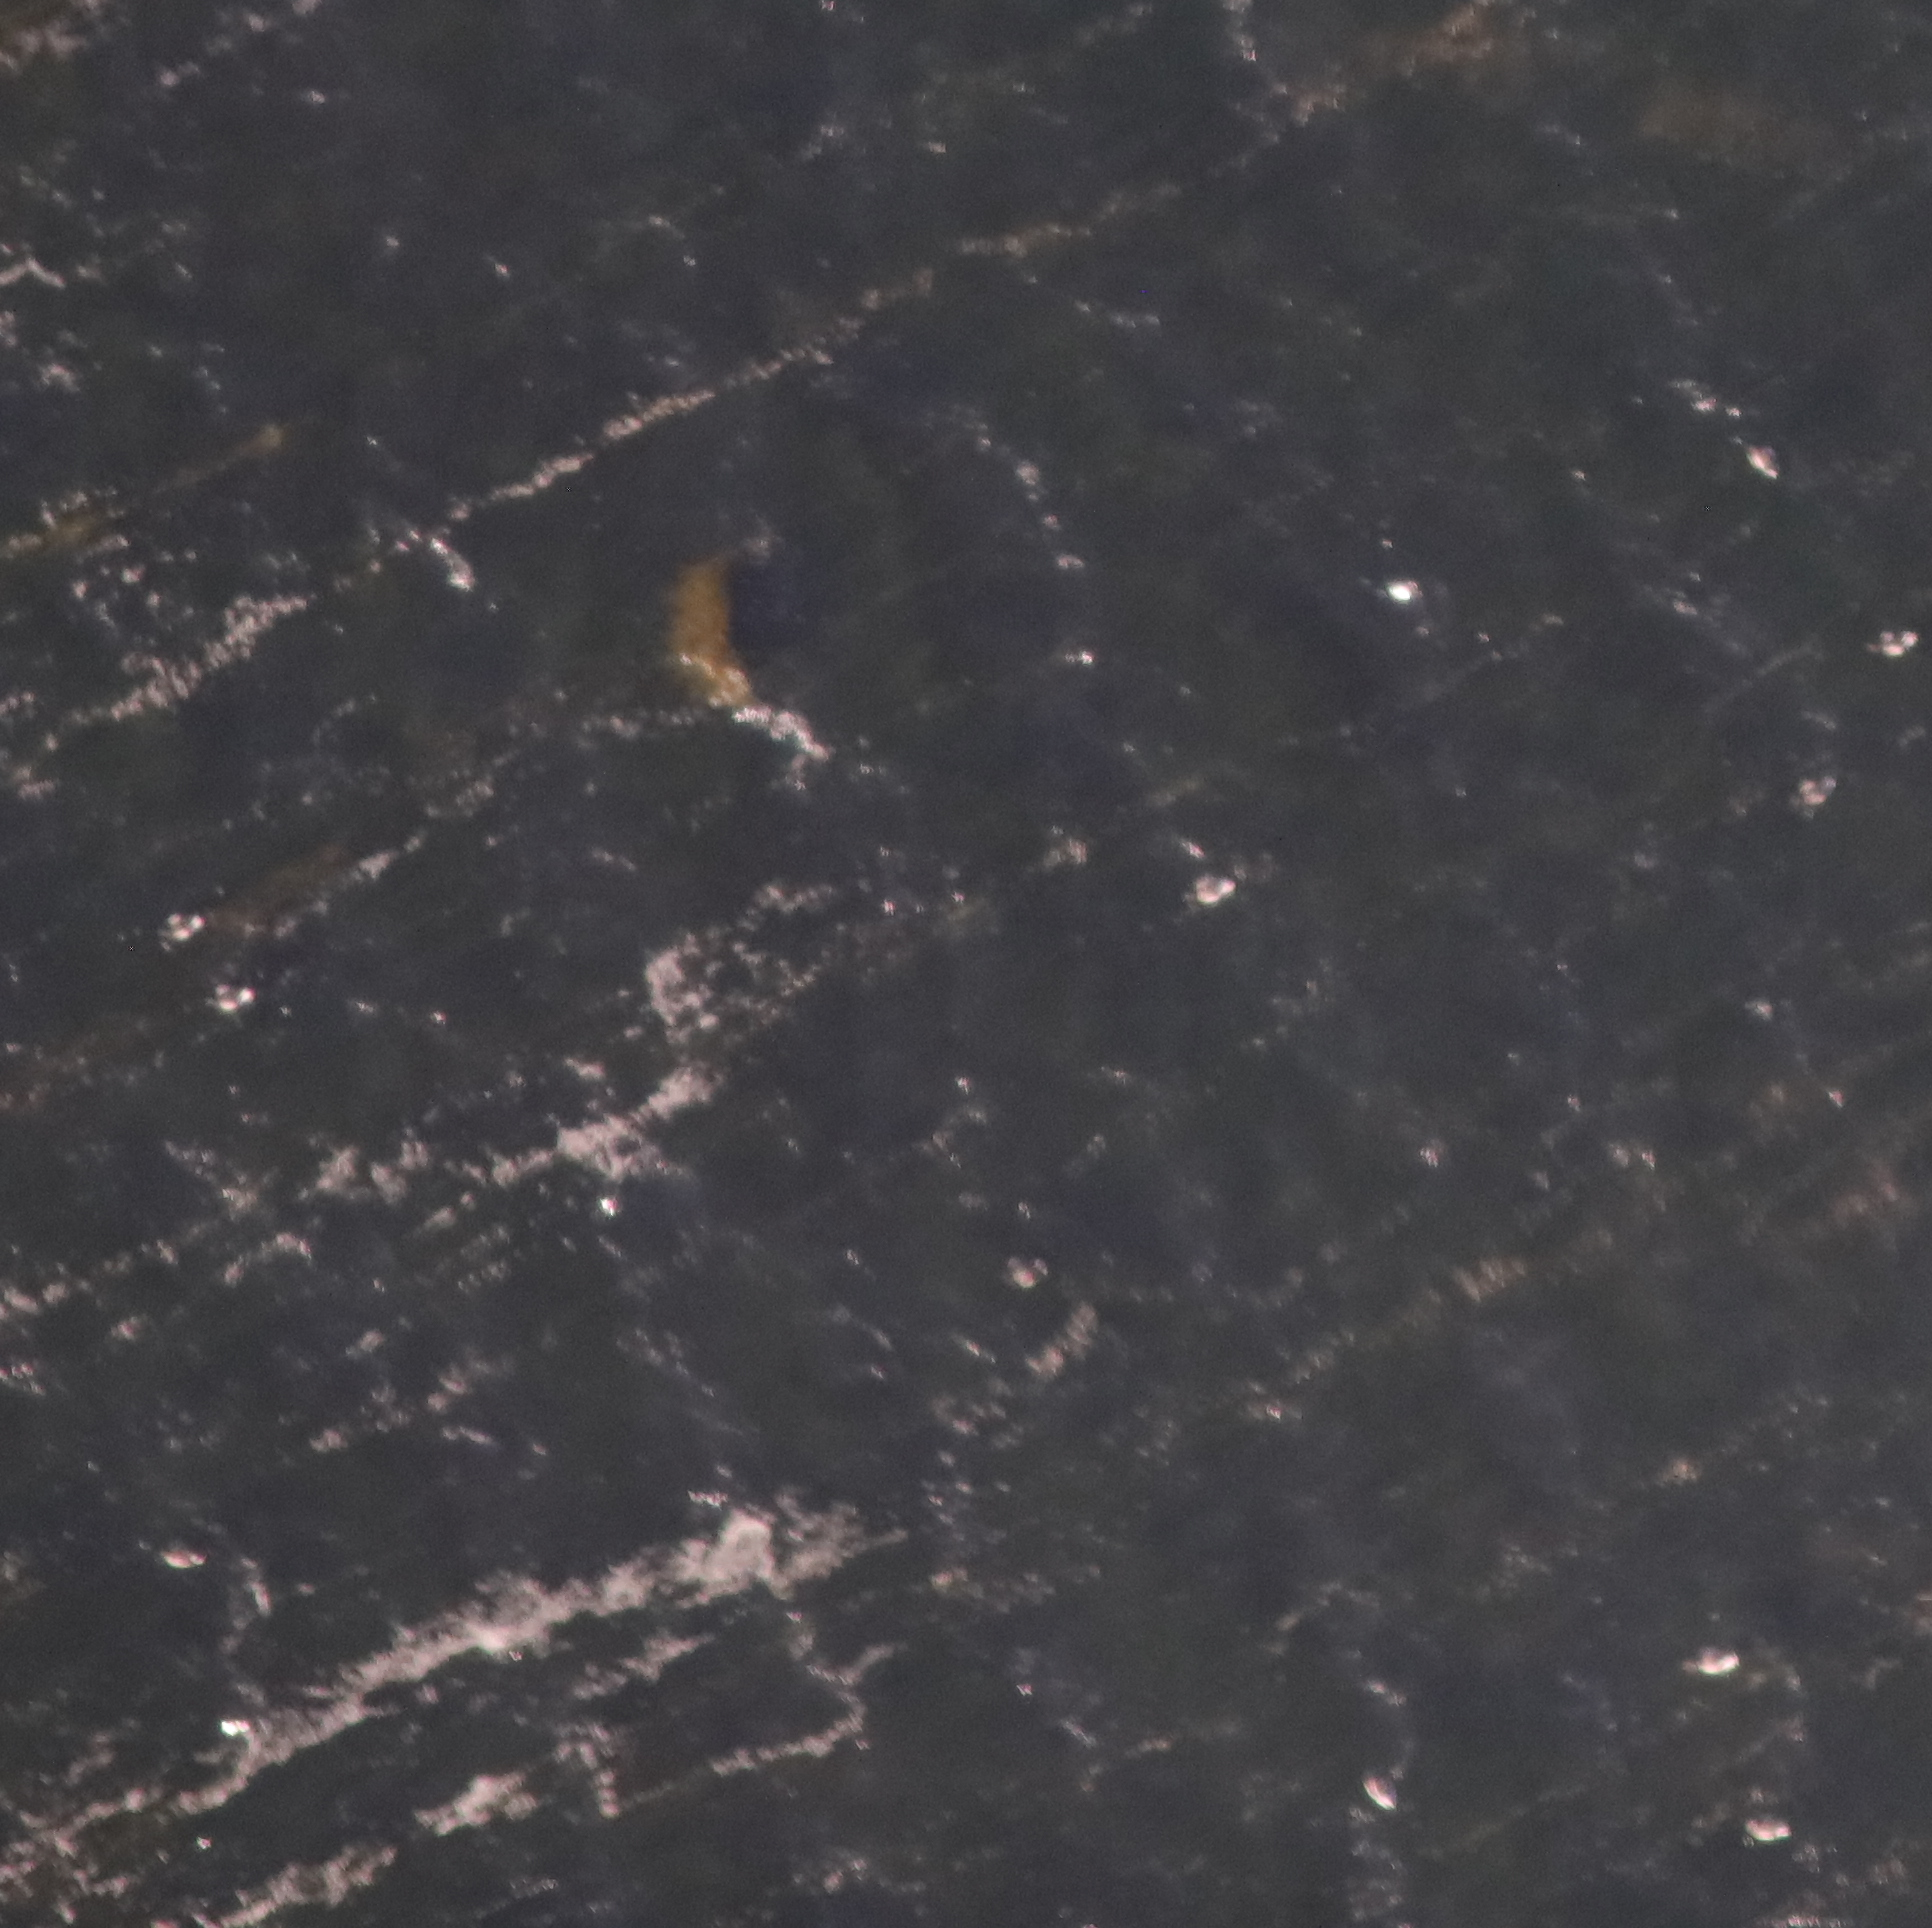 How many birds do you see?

11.